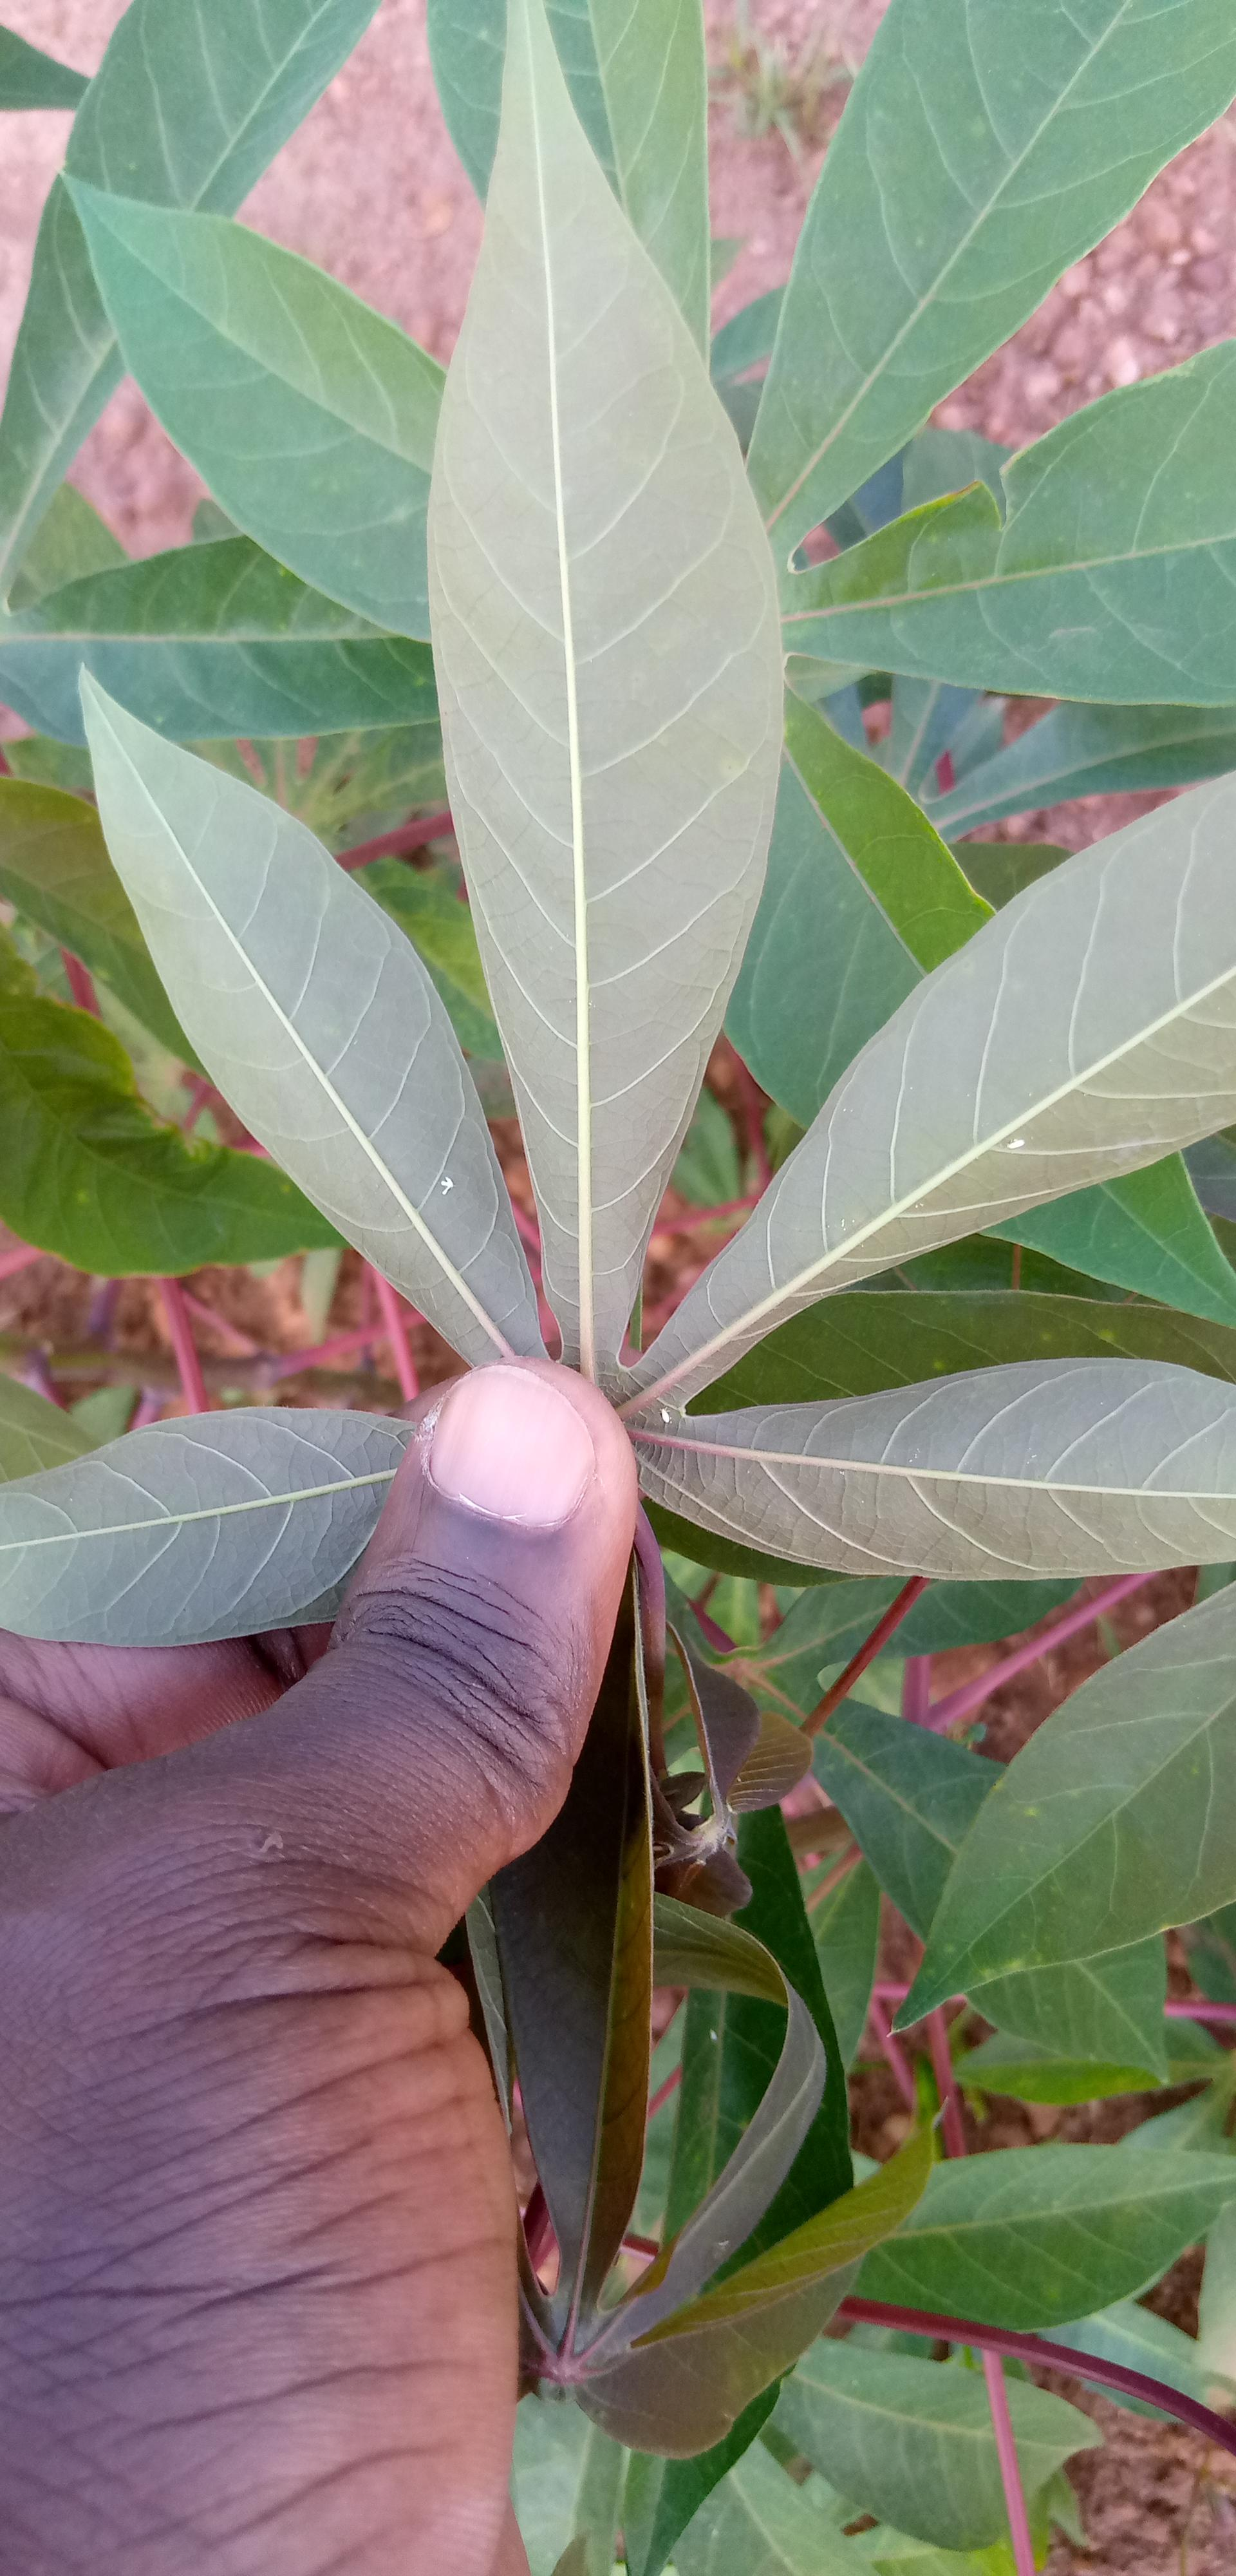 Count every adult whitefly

3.